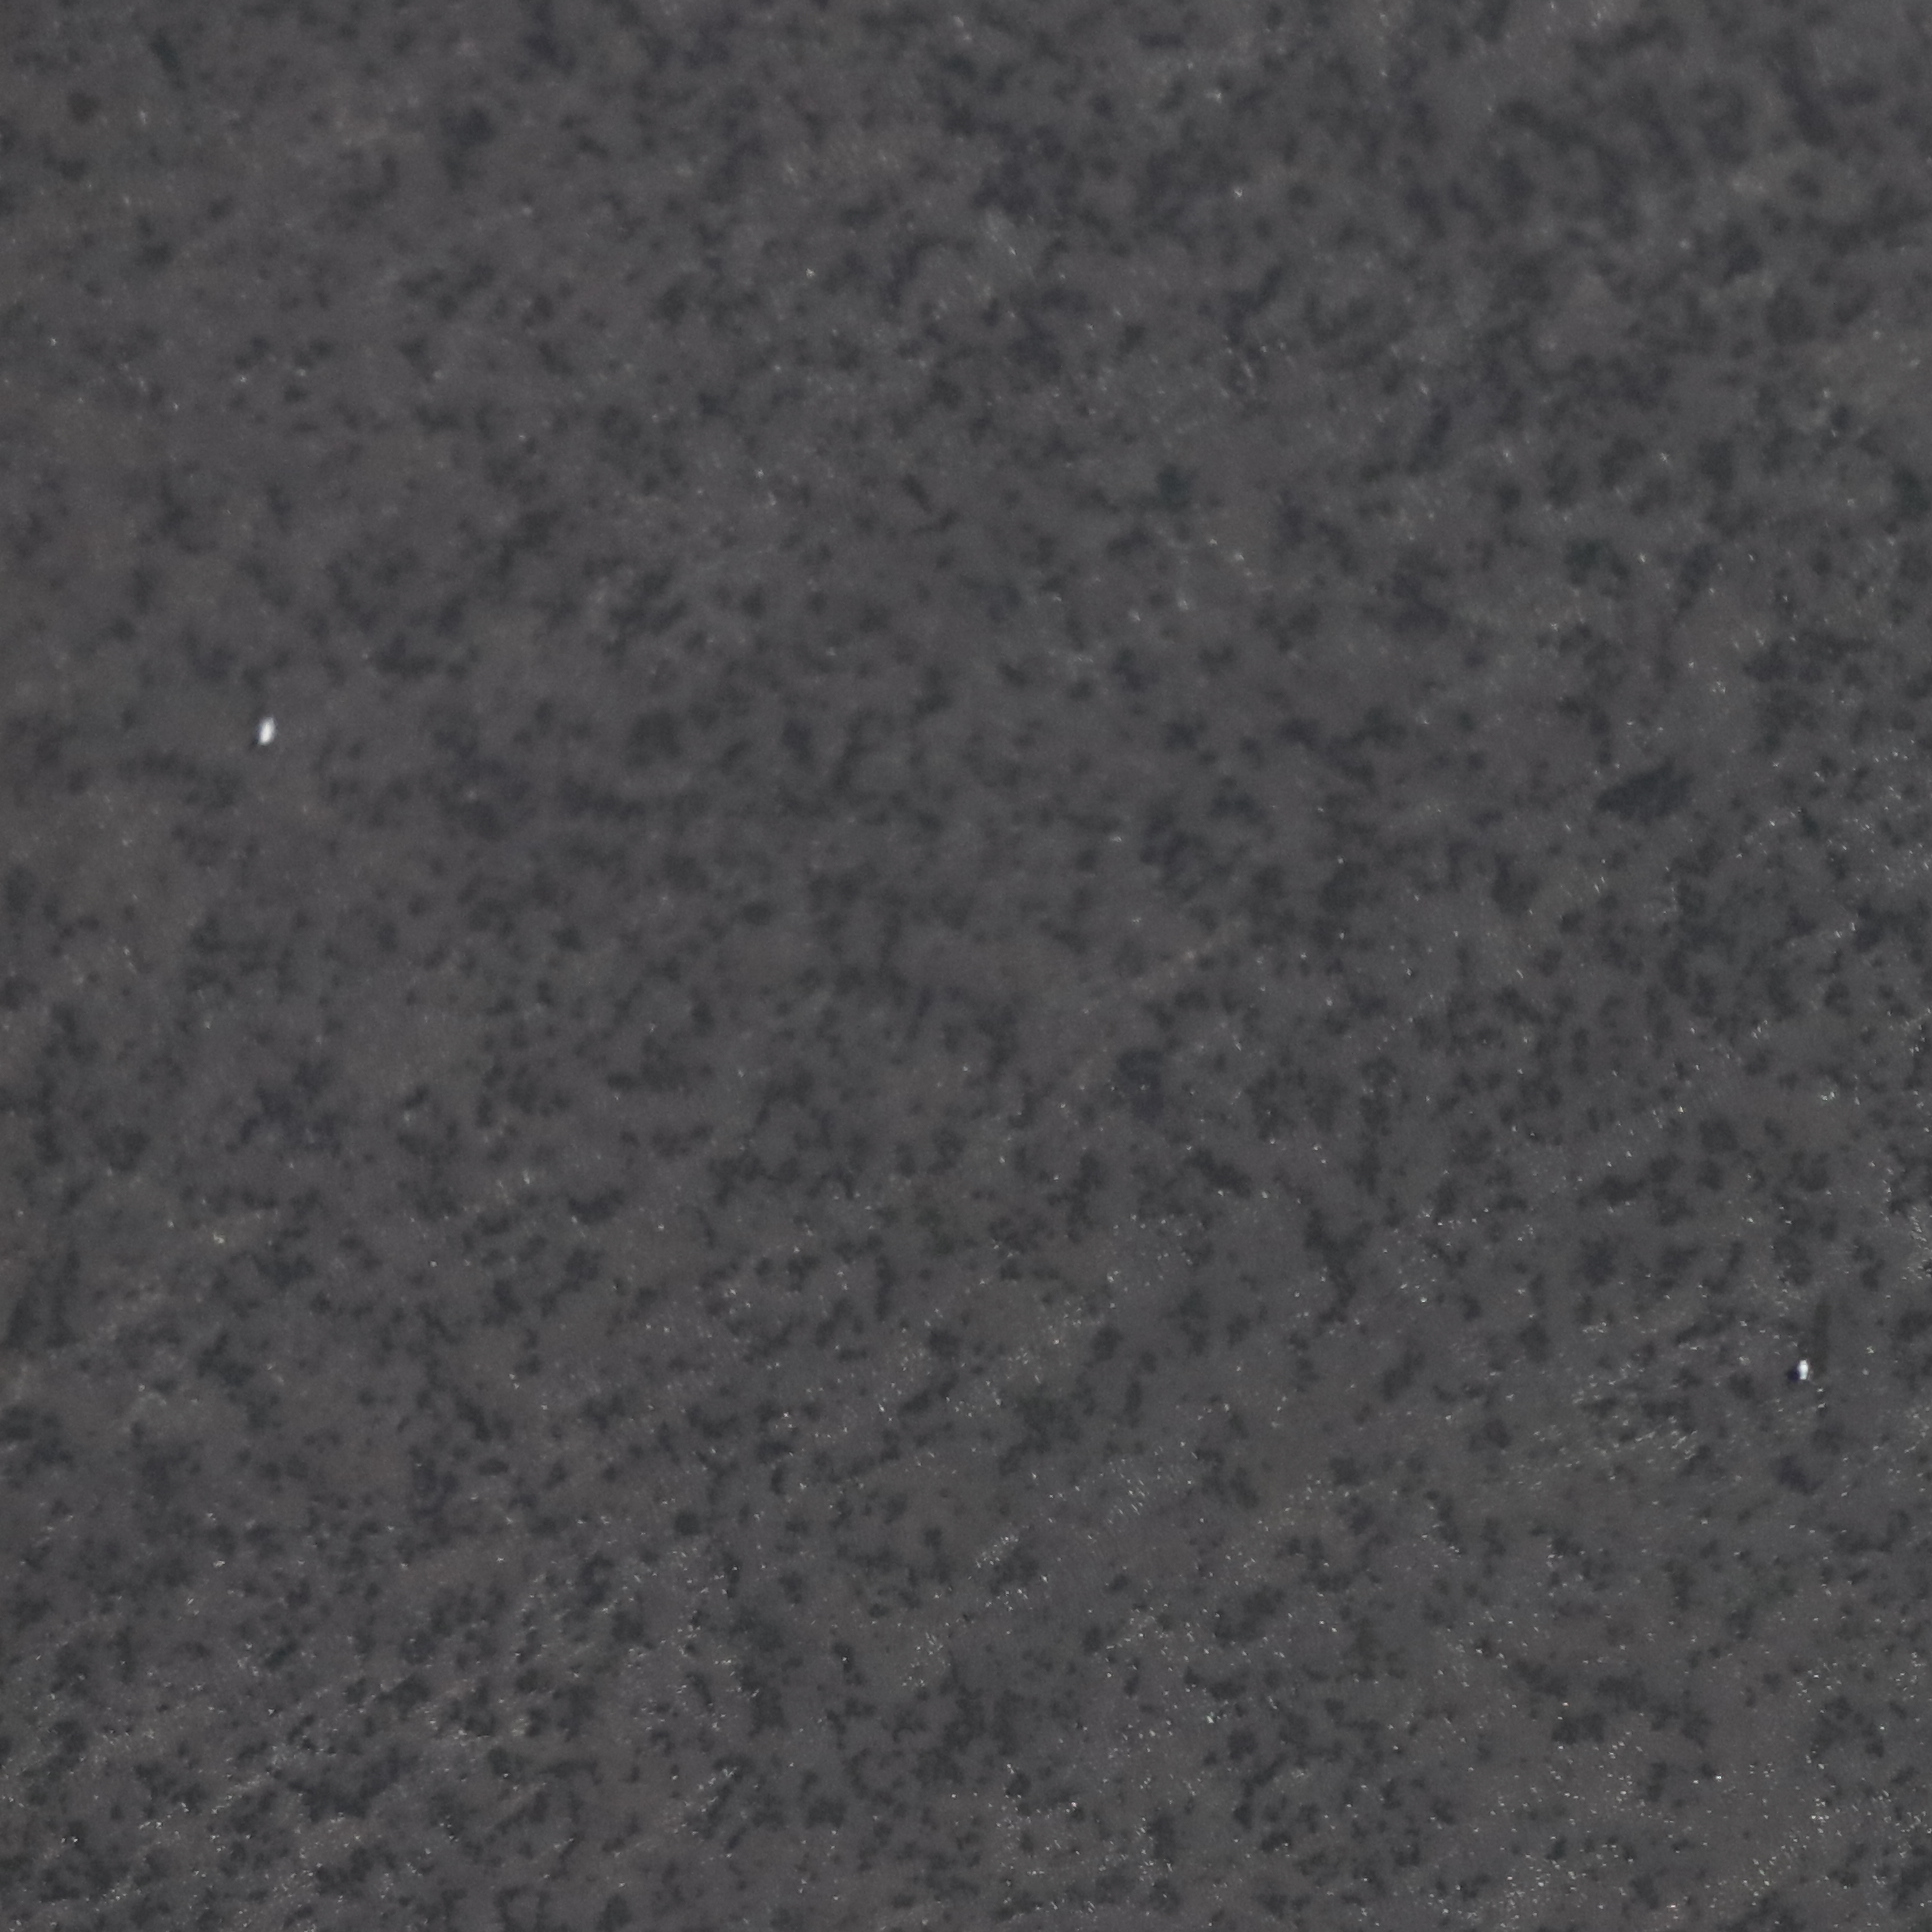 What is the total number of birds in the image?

2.